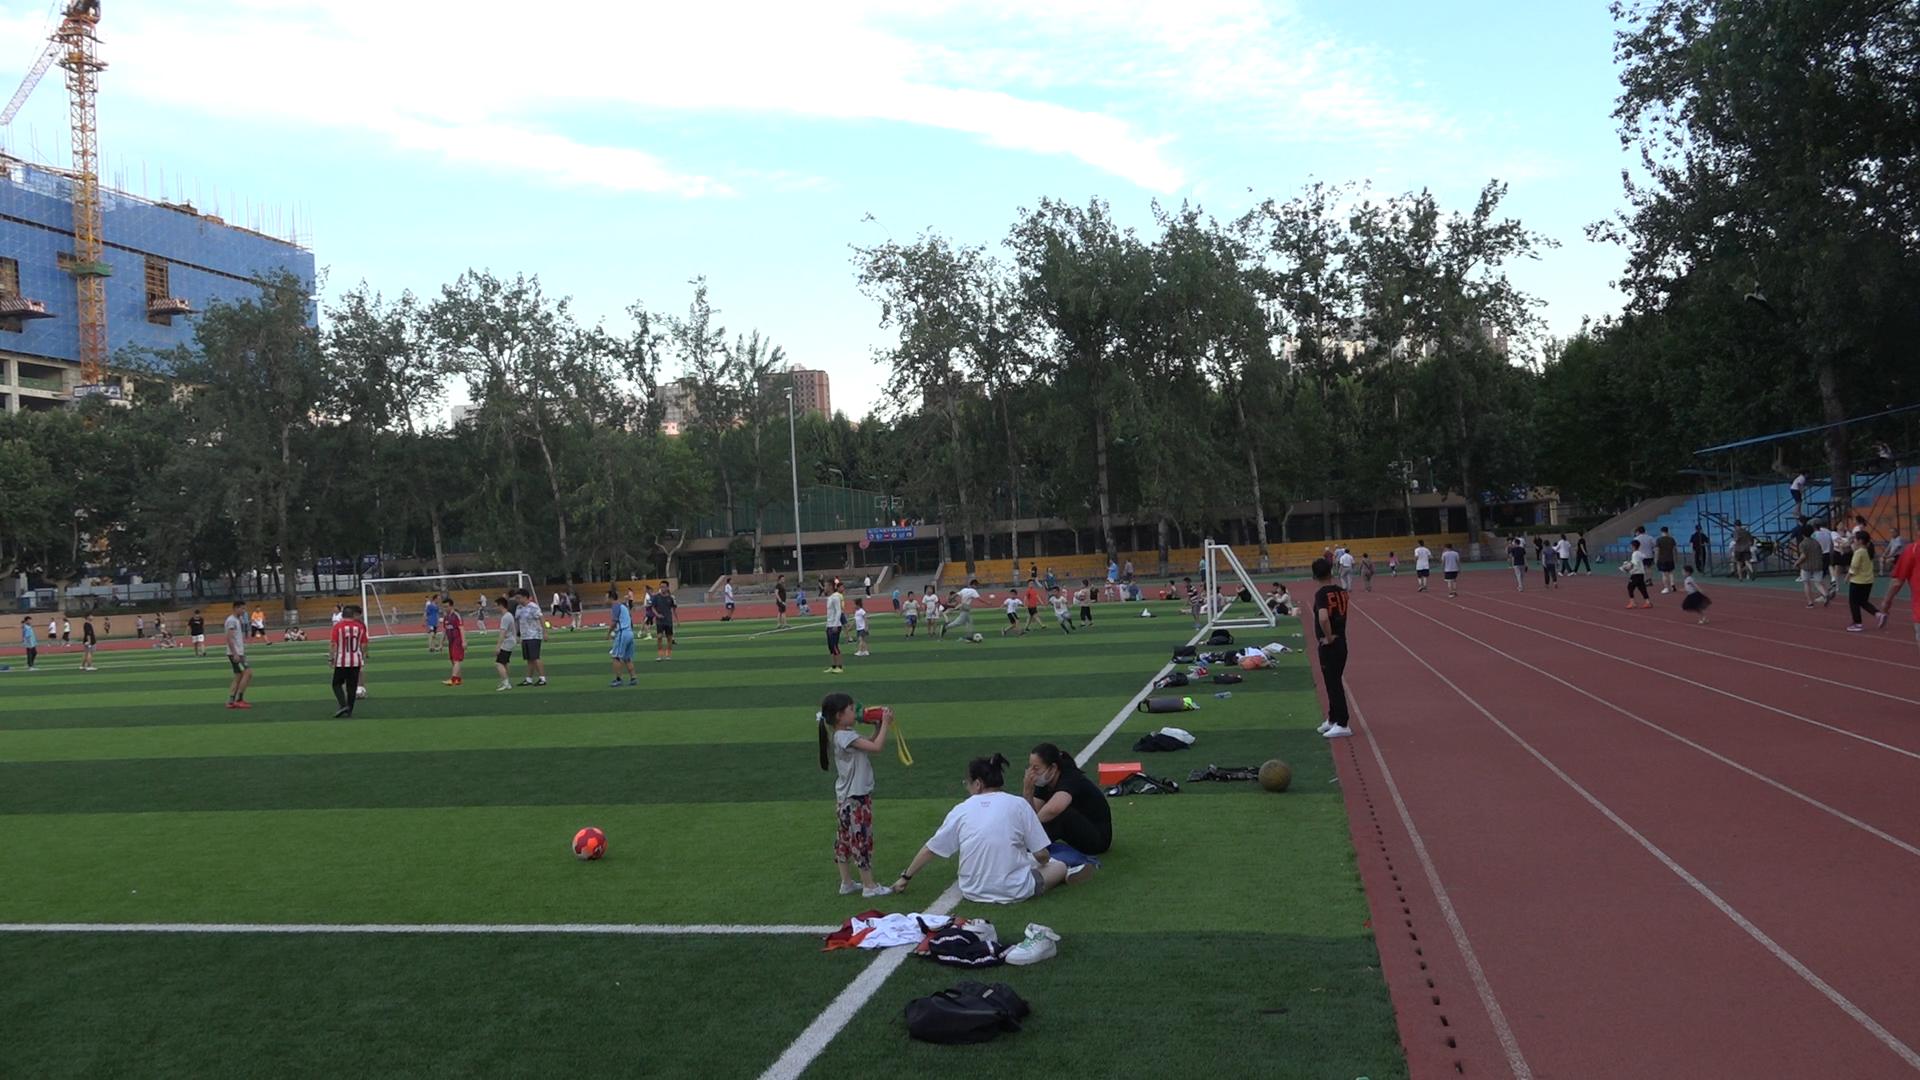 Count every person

113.